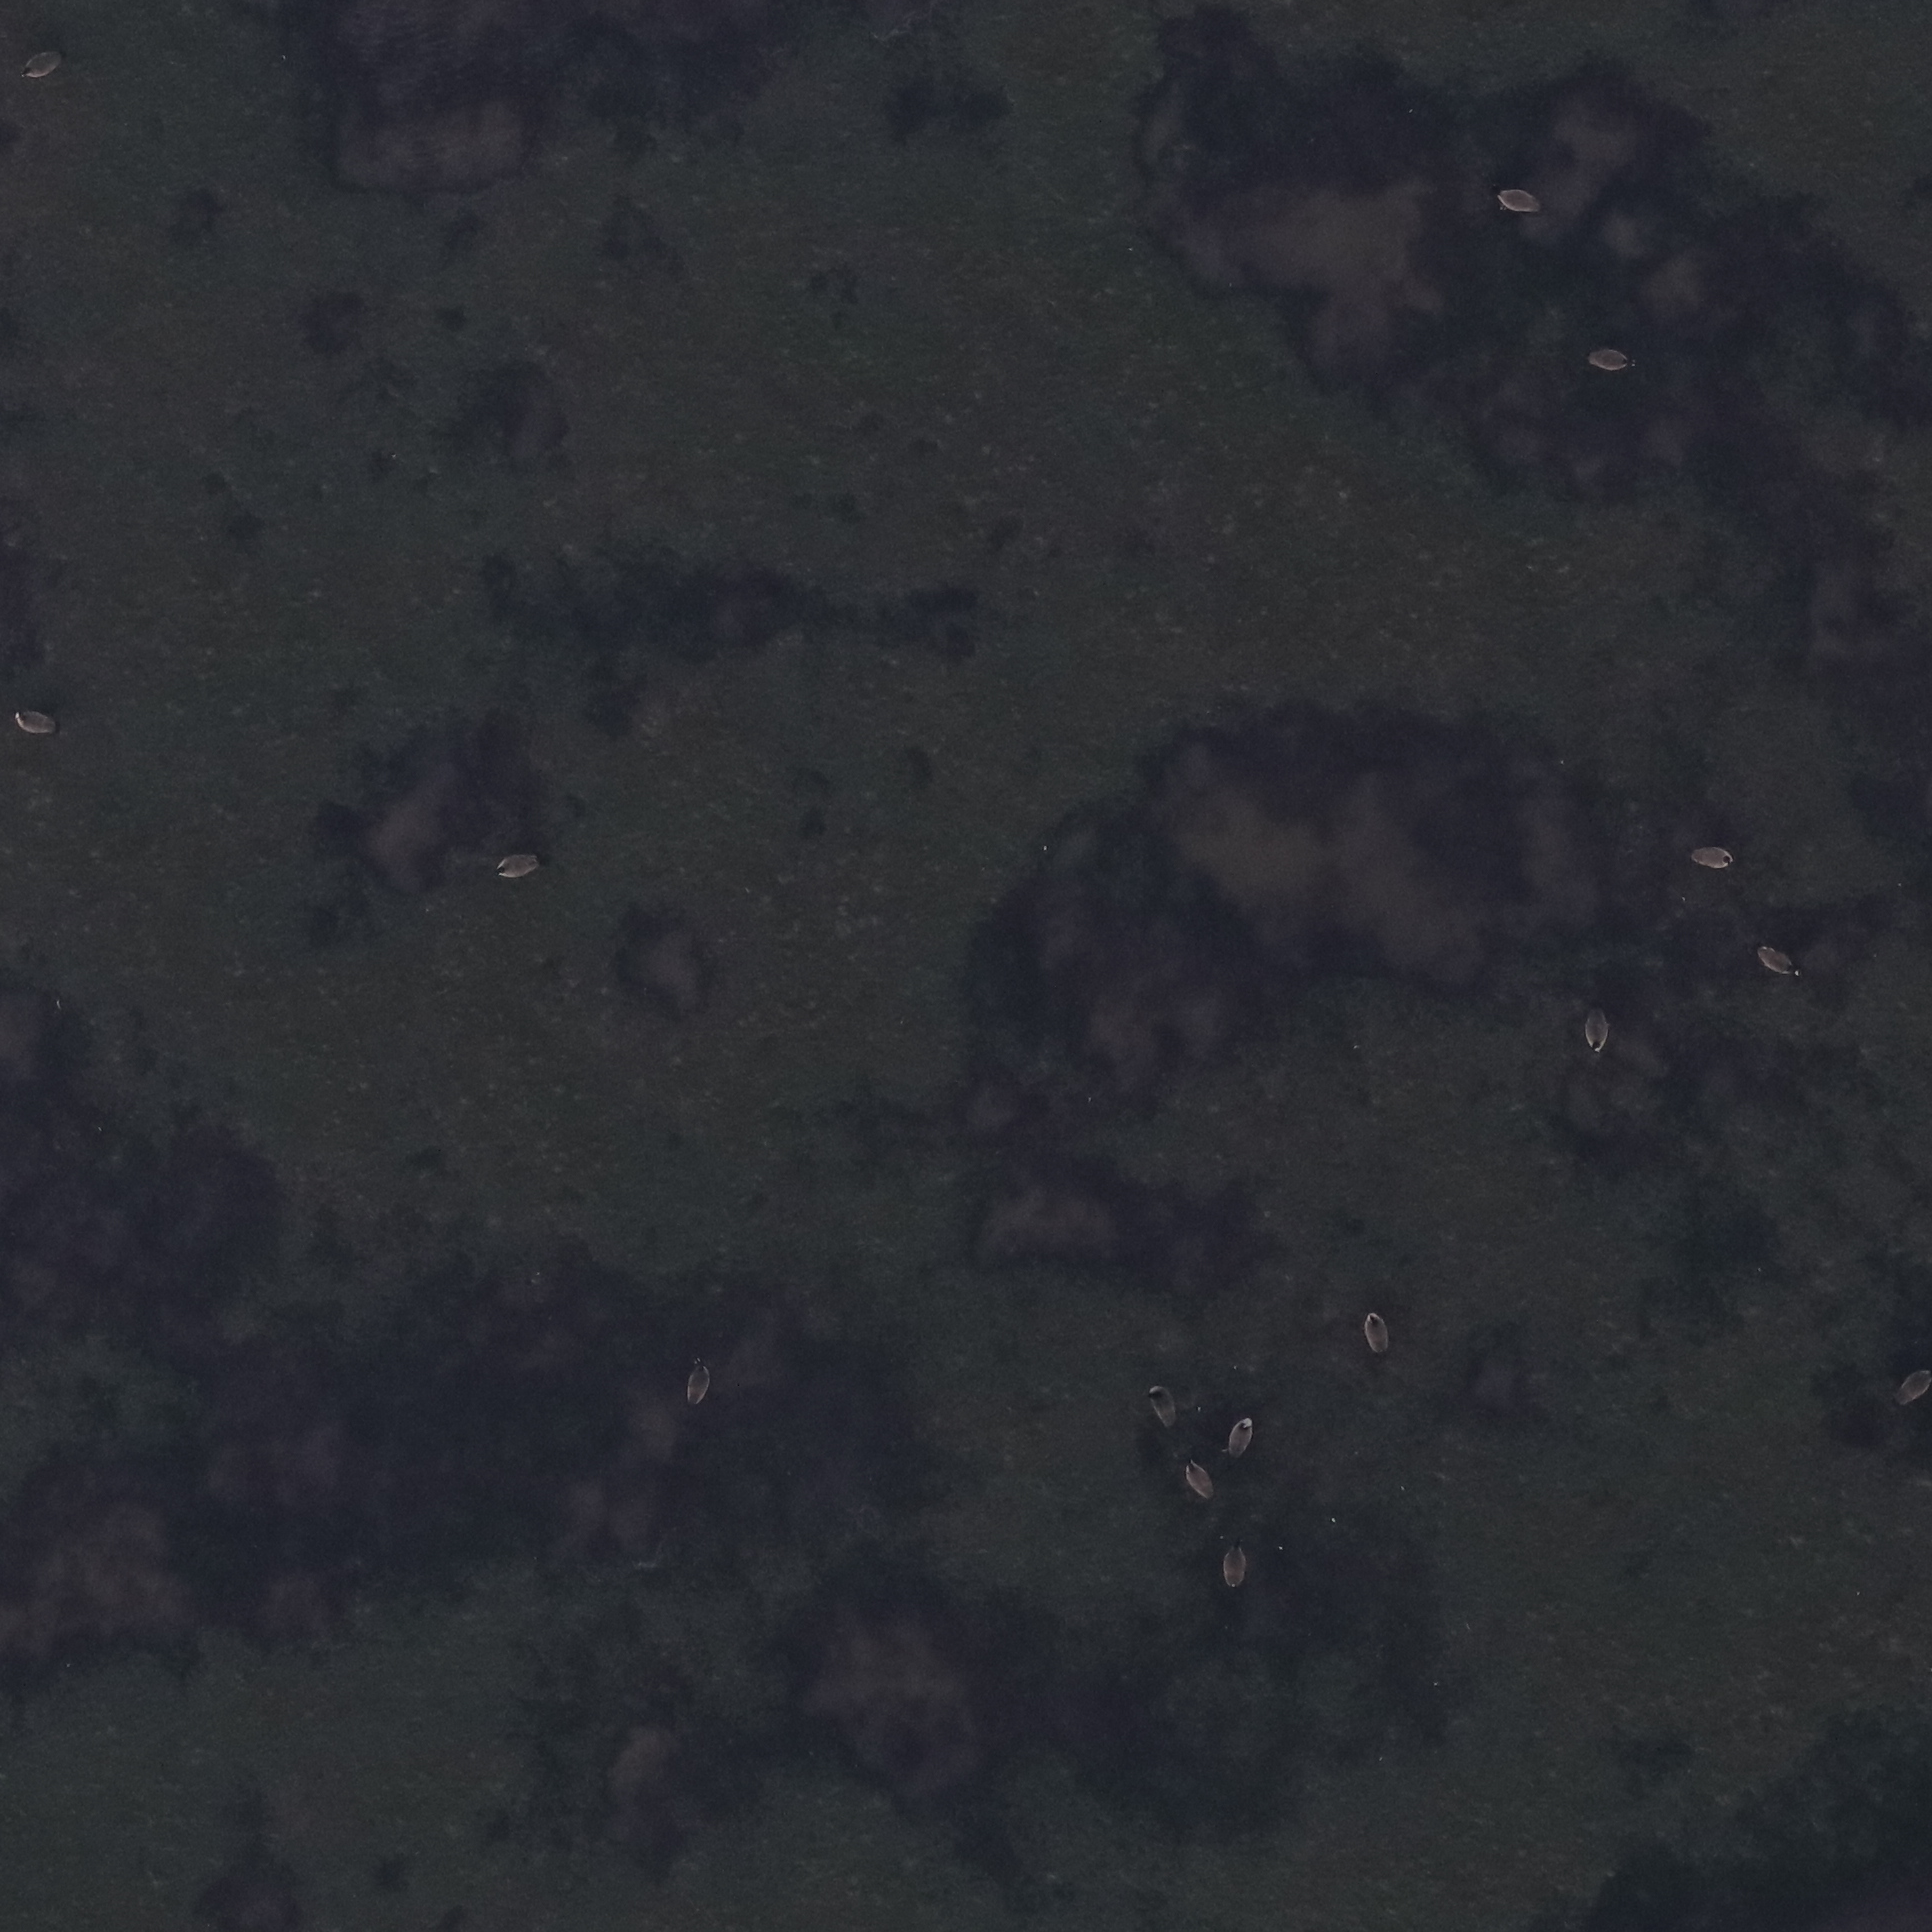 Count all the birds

15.